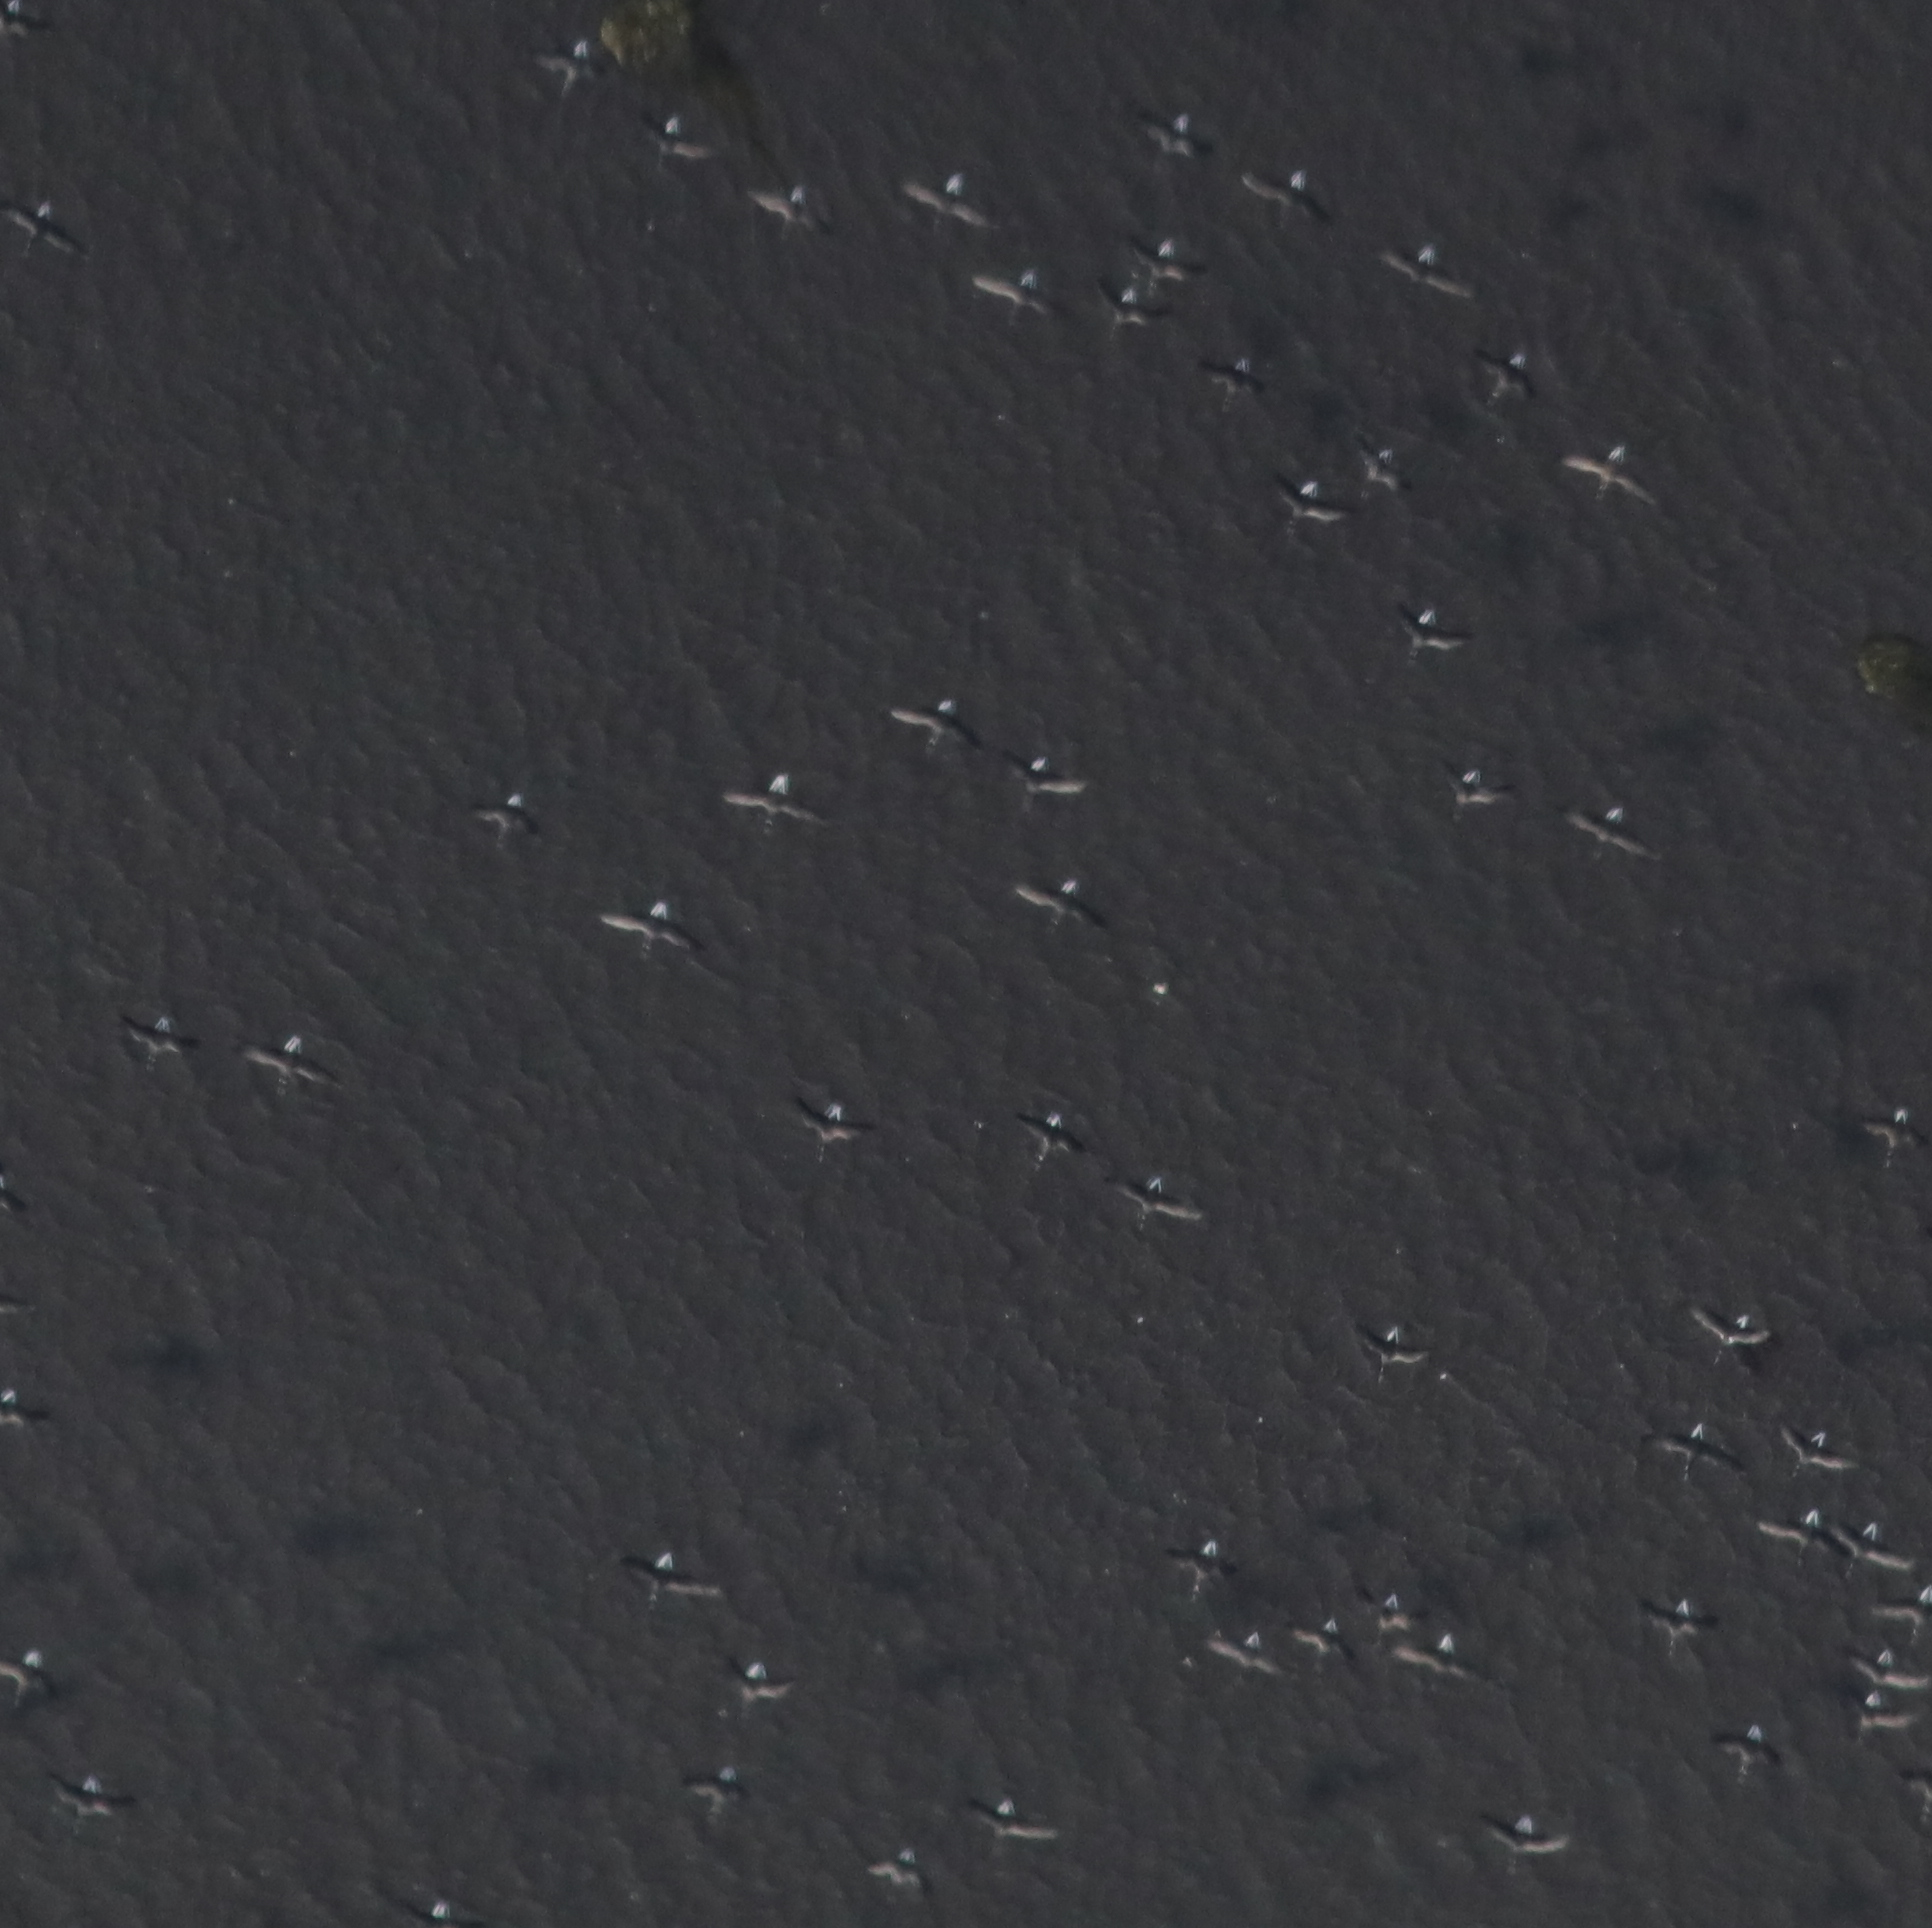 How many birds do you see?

57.